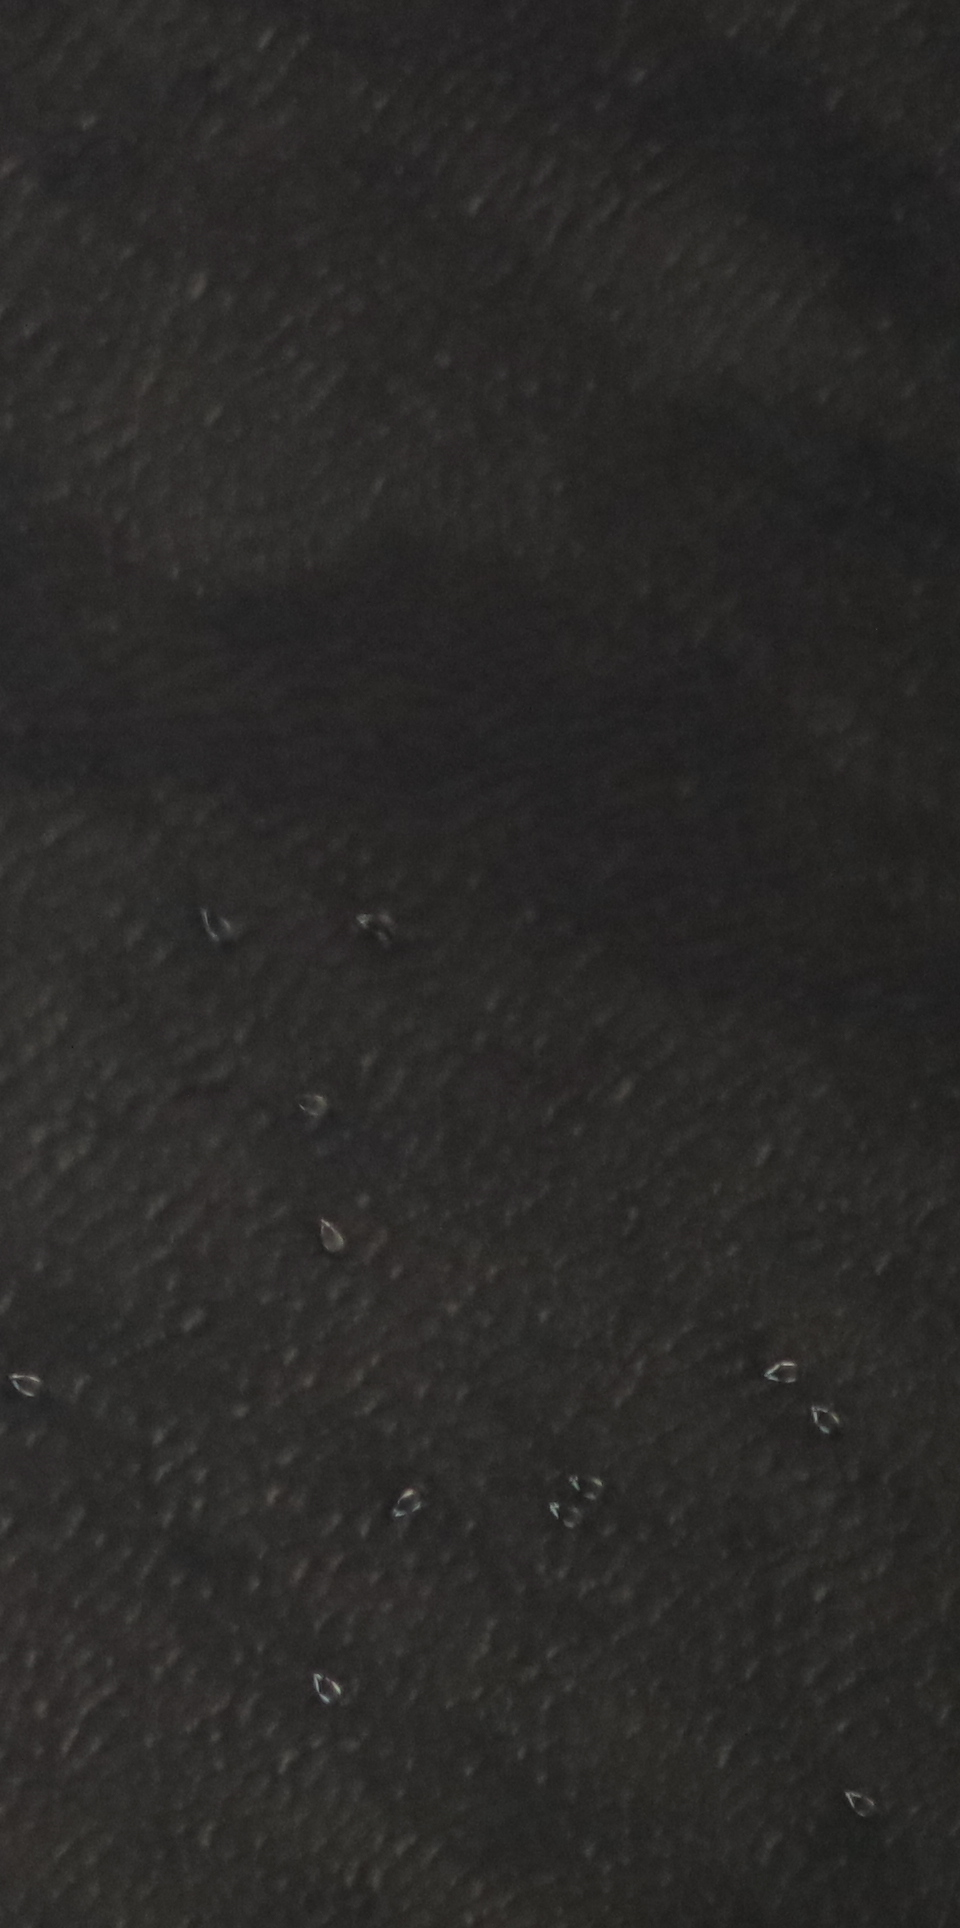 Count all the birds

12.